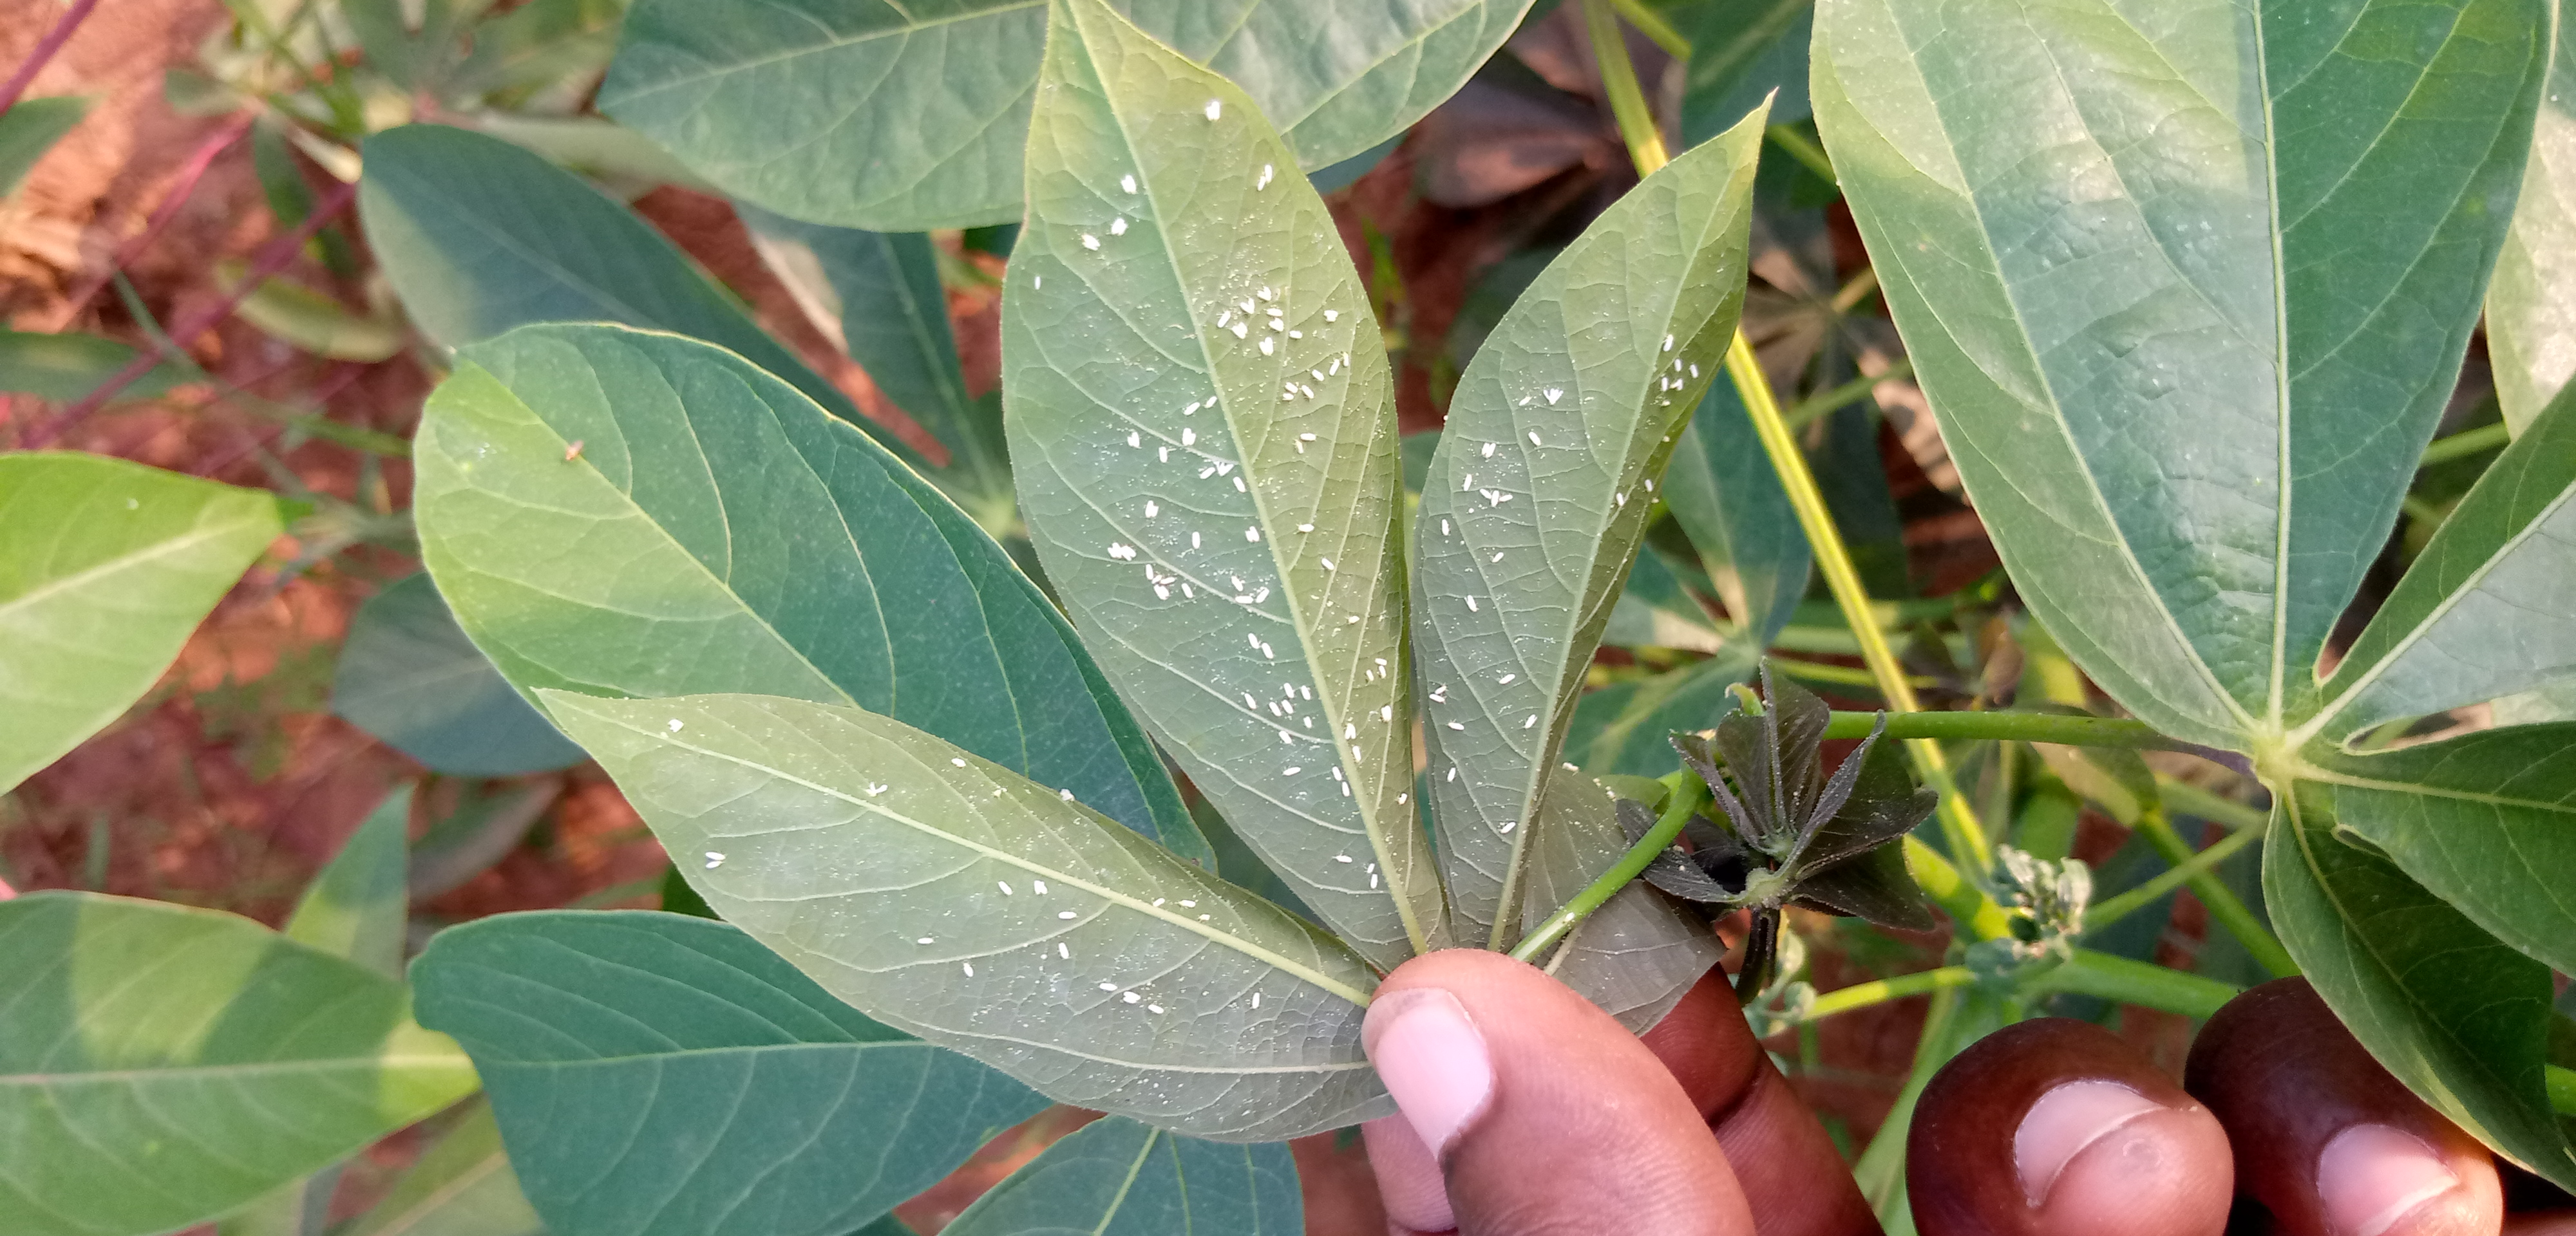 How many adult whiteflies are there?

145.